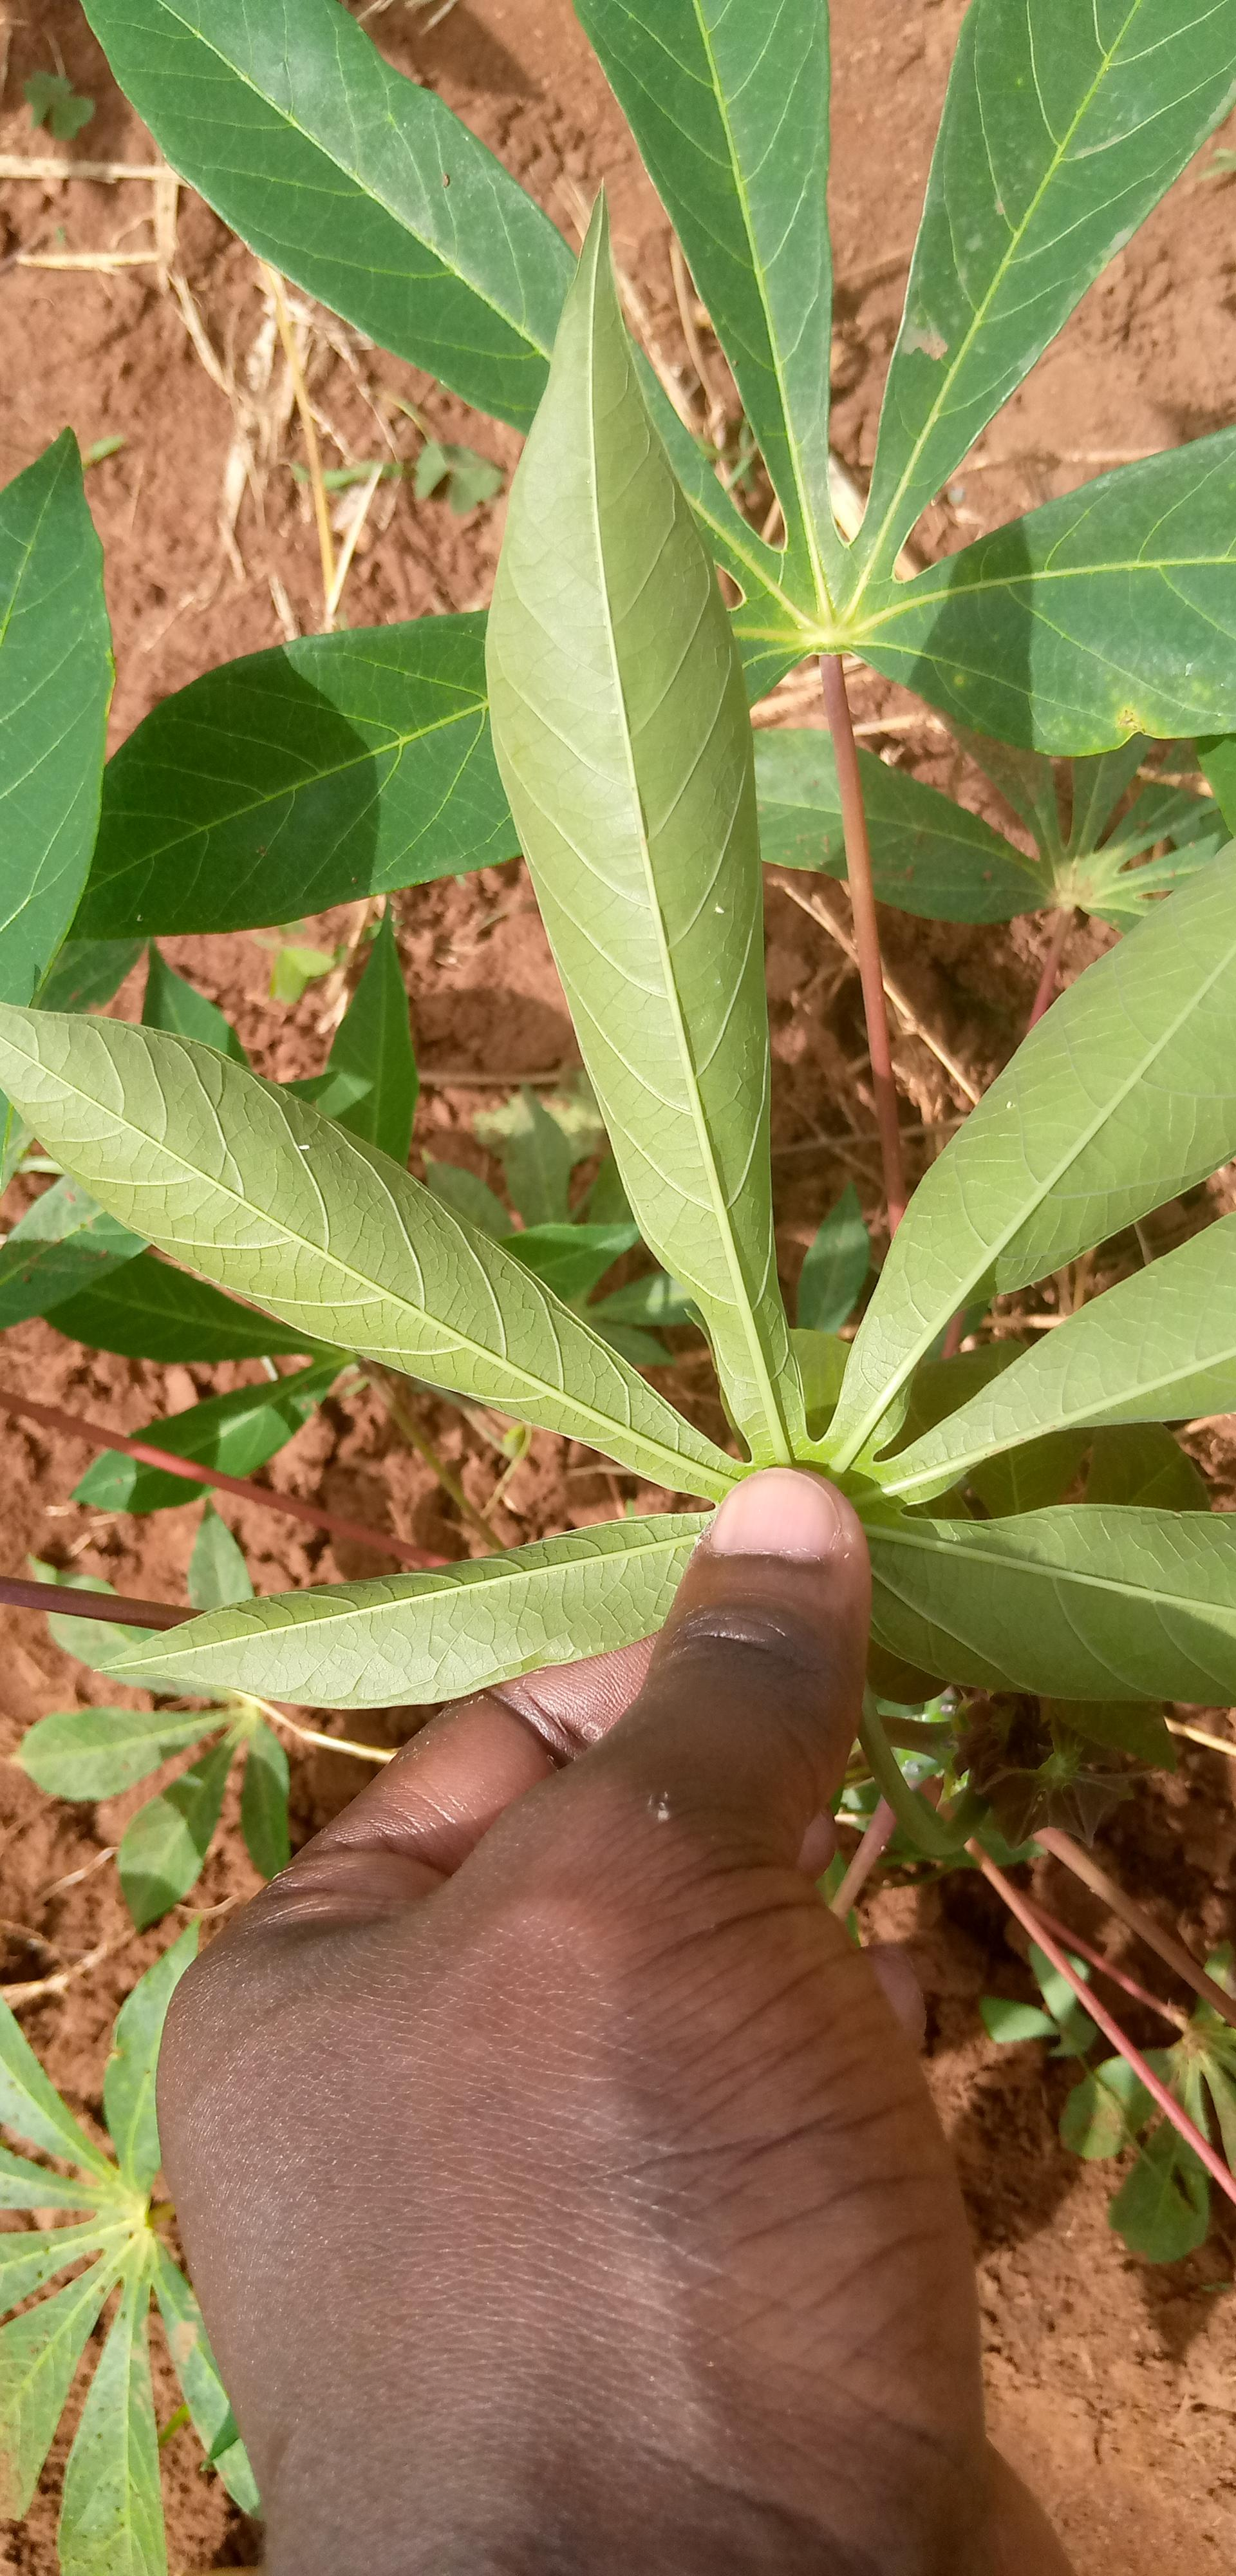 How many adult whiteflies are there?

3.